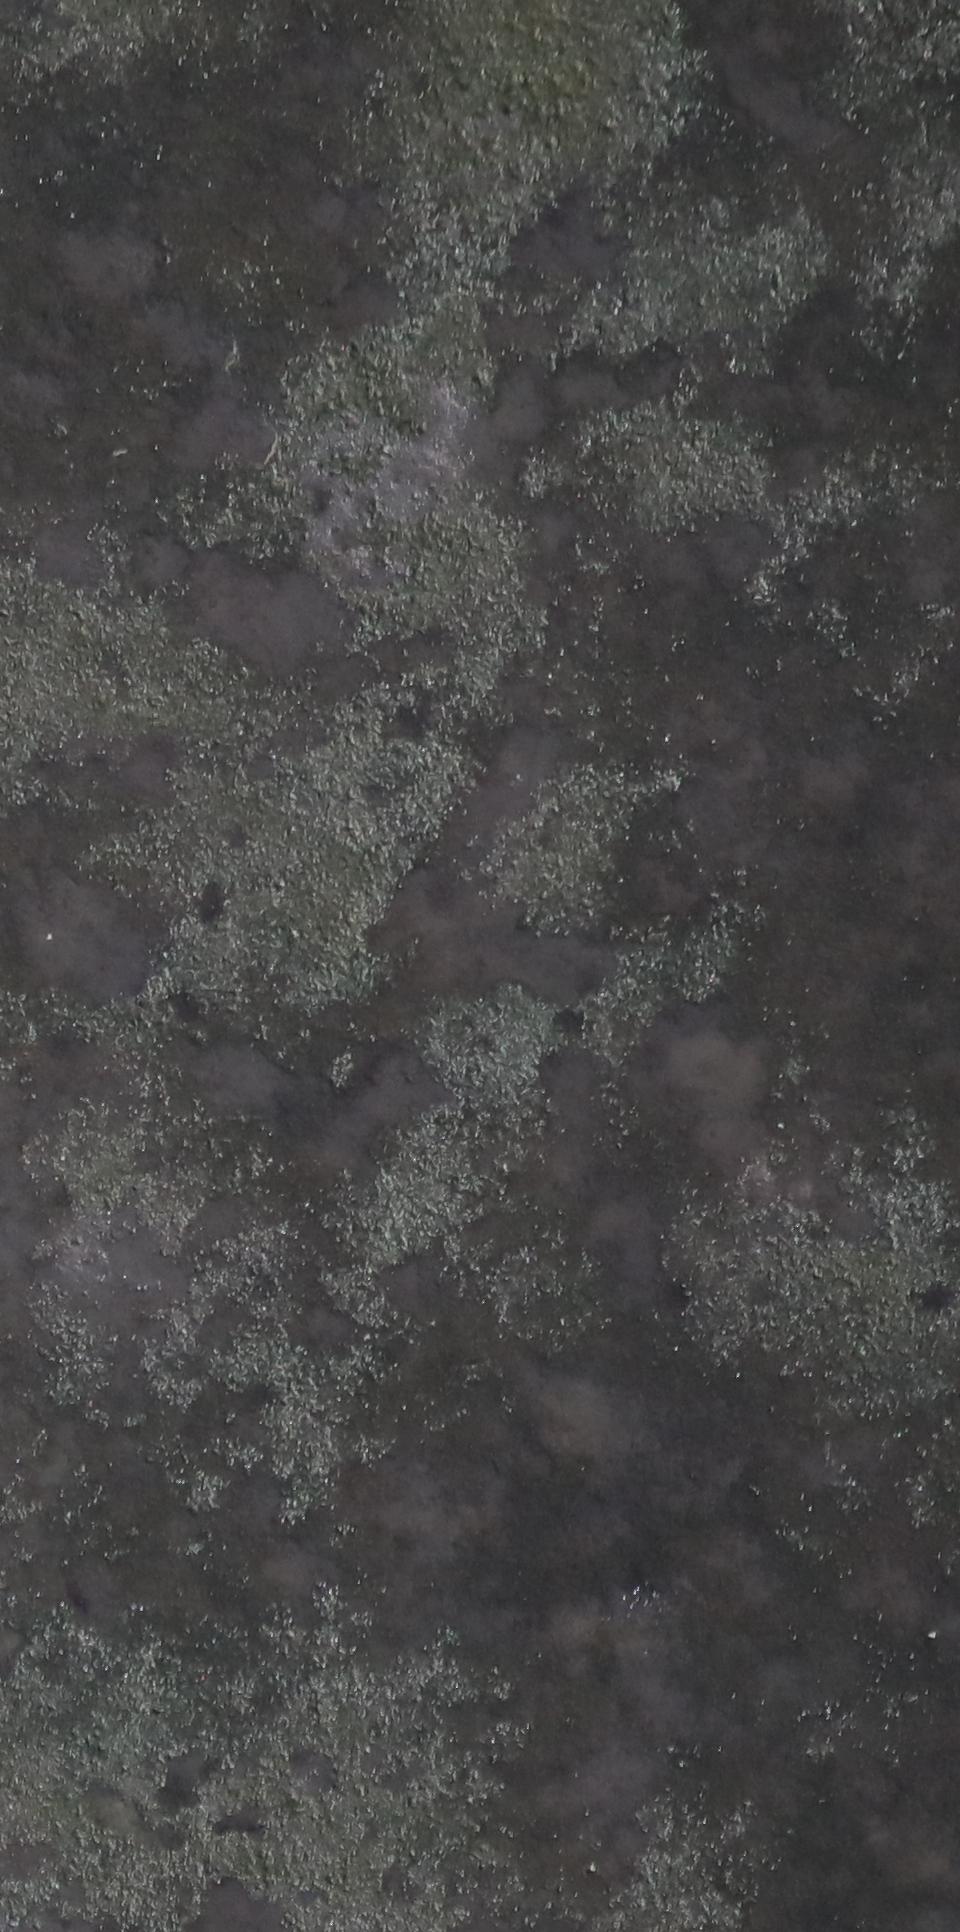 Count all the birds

0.